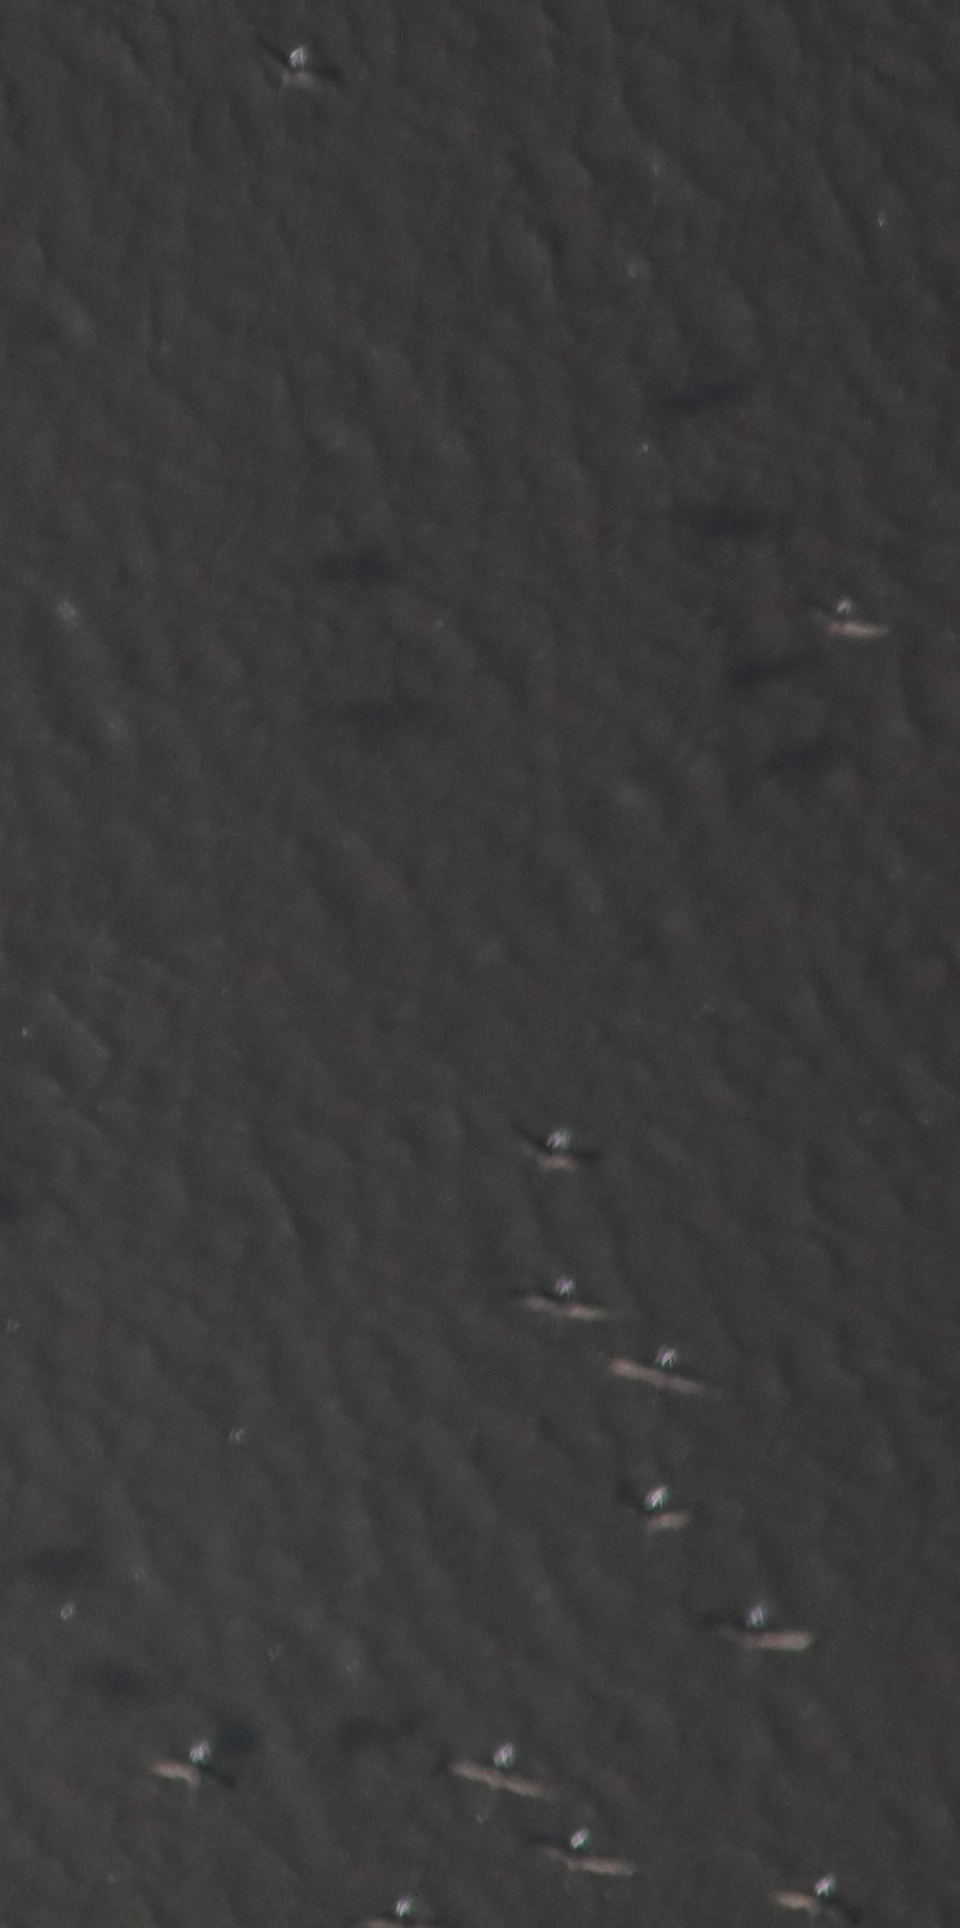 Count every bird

11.